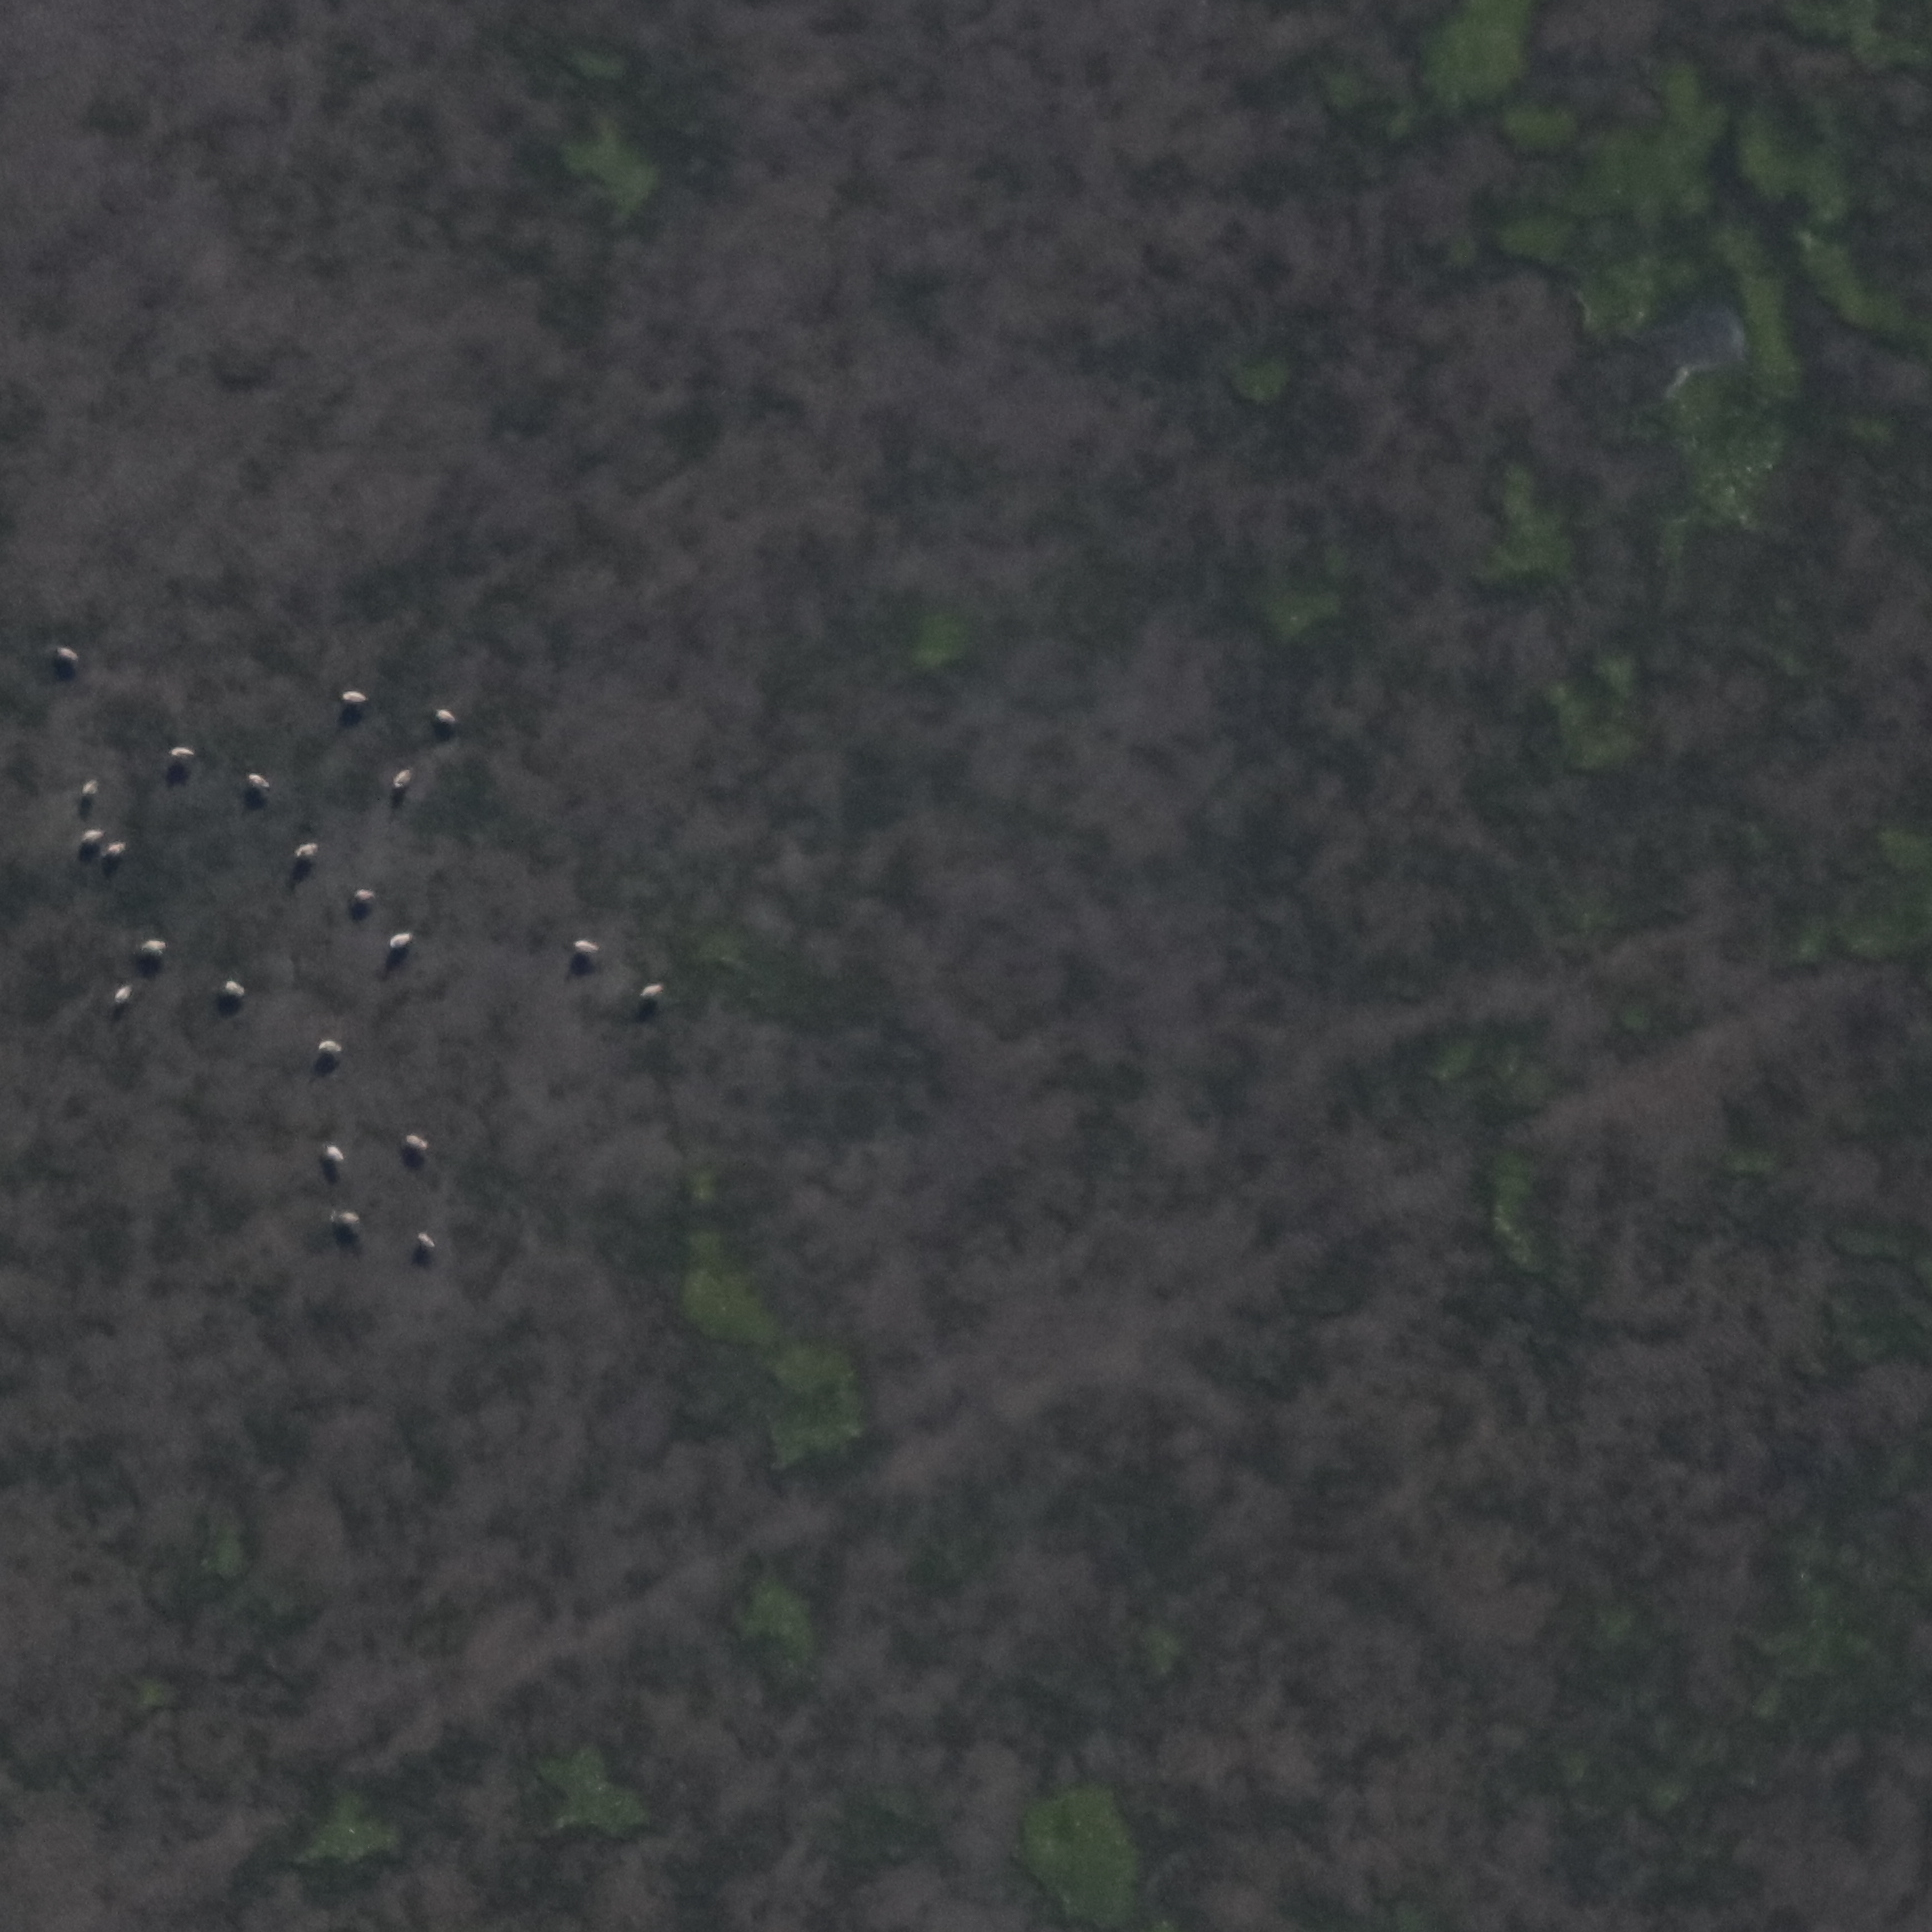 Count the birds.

22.